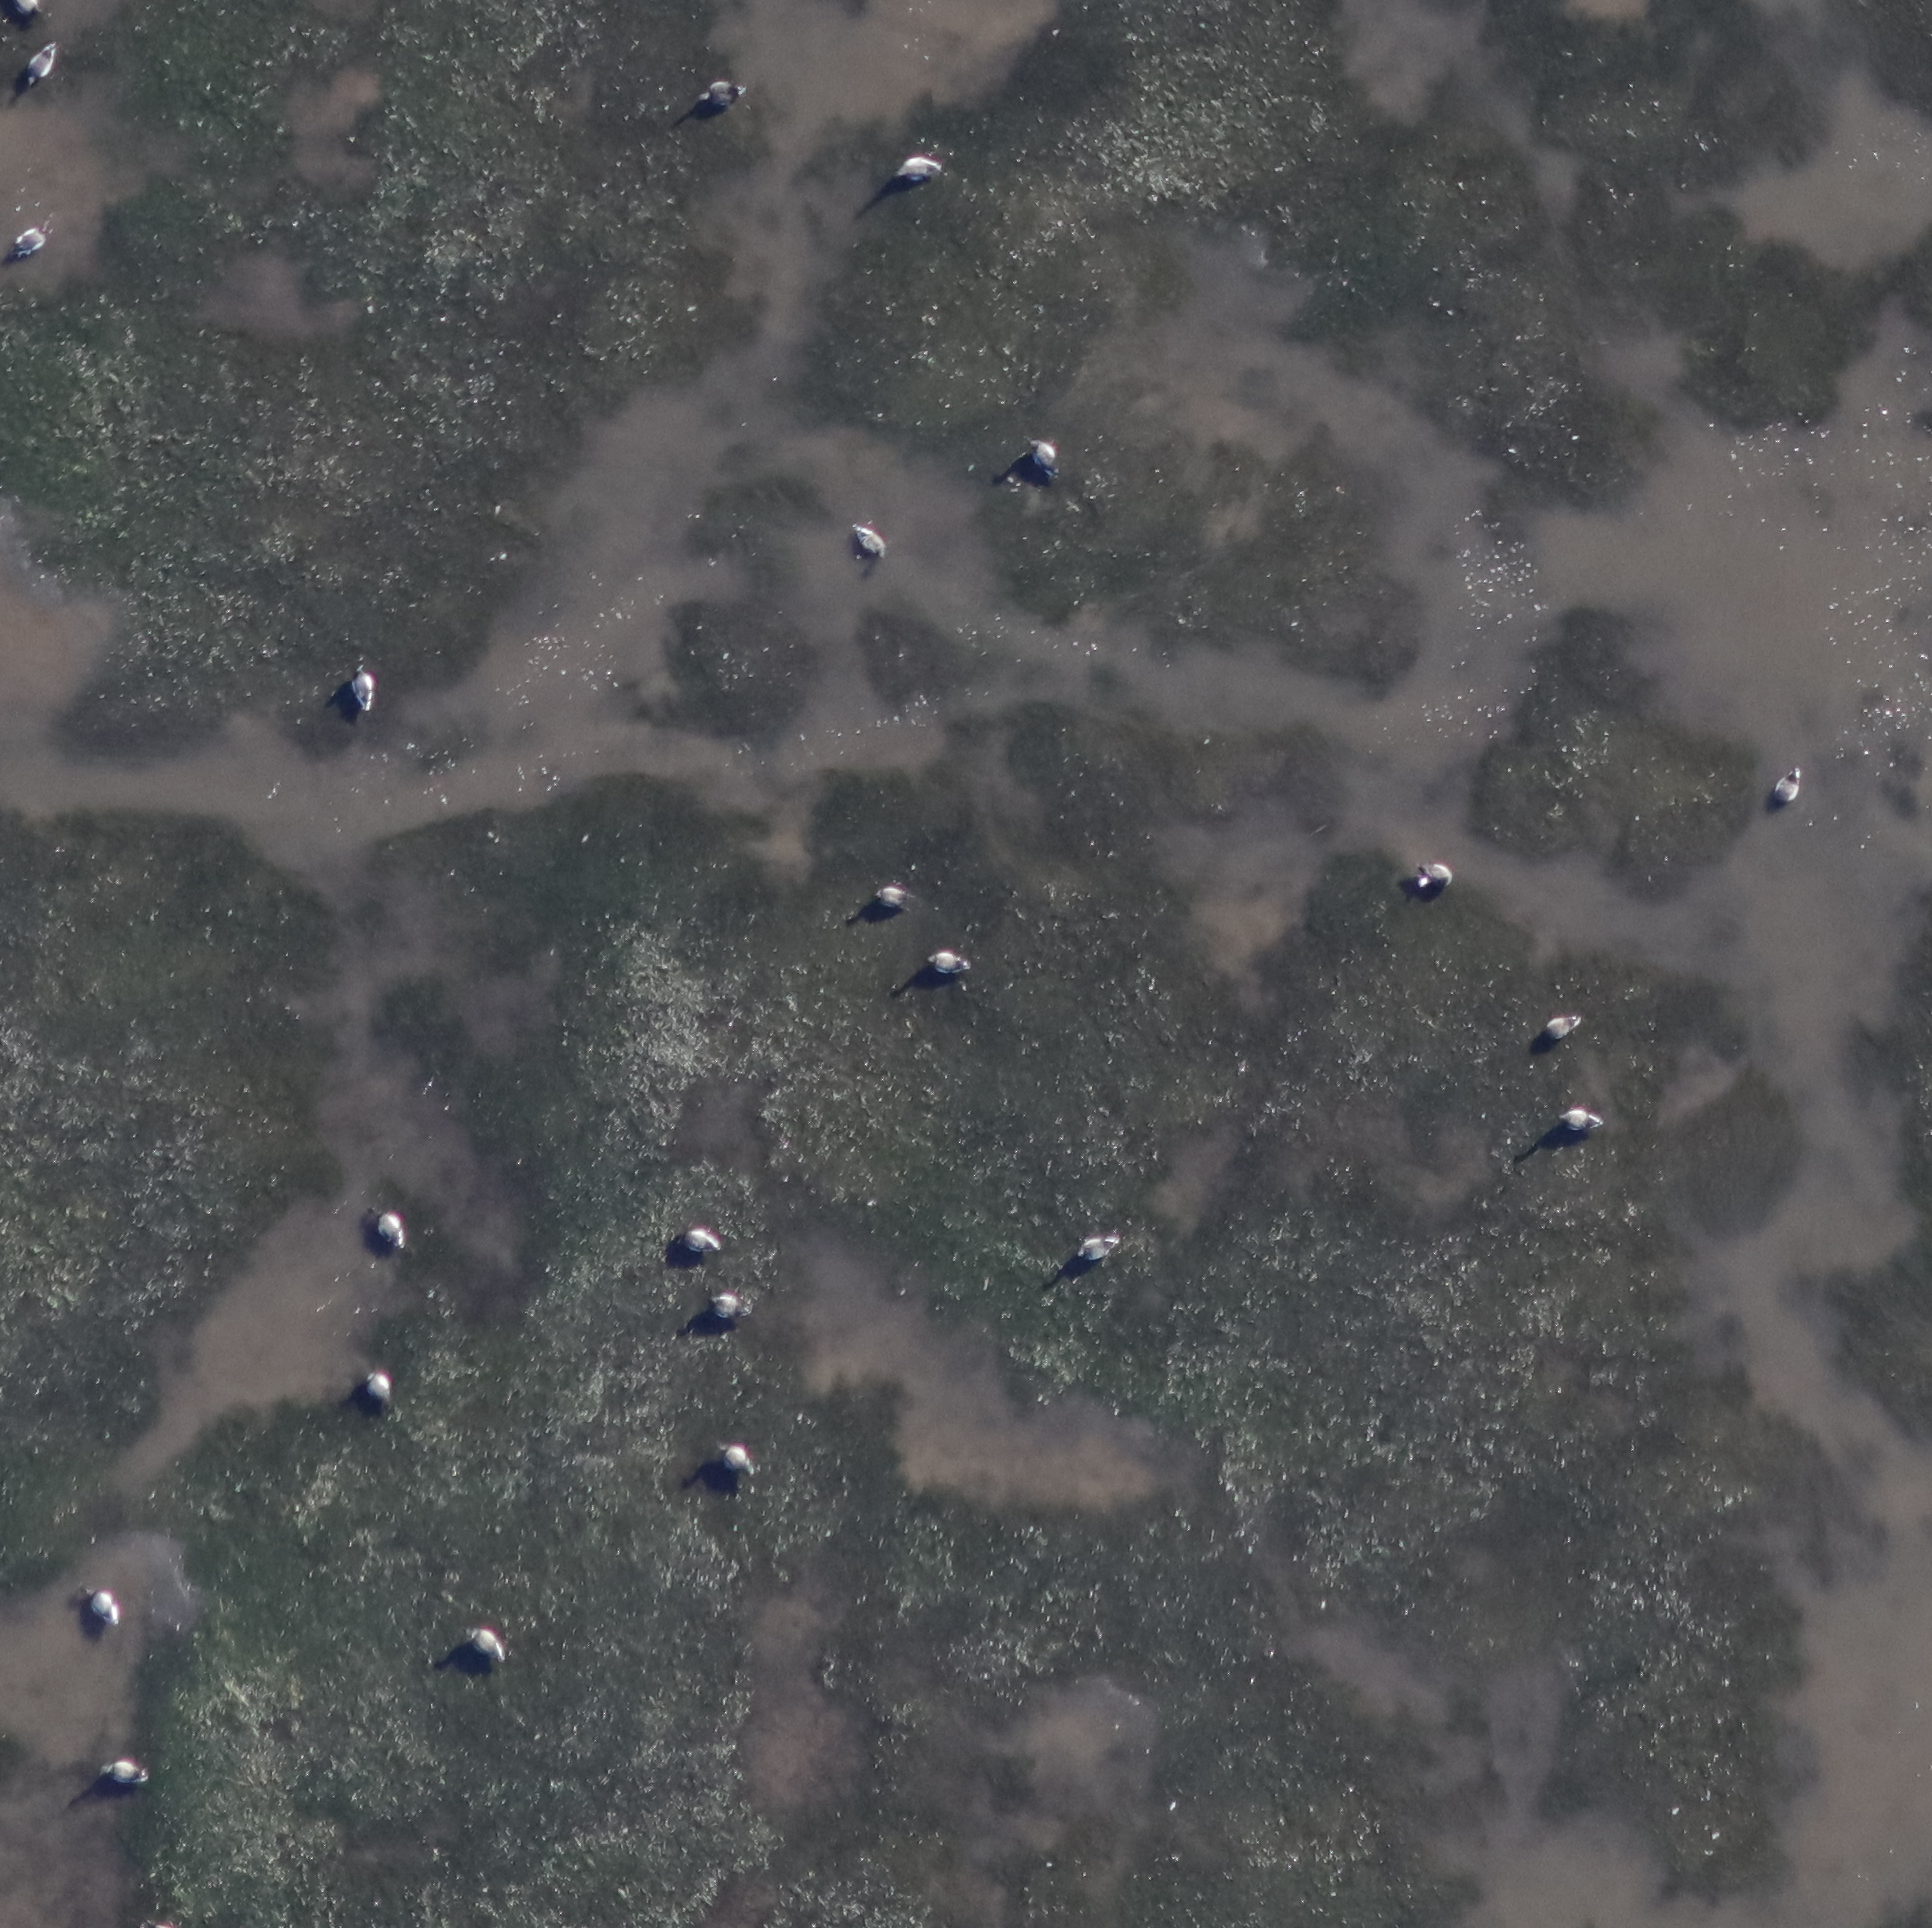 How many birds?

22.